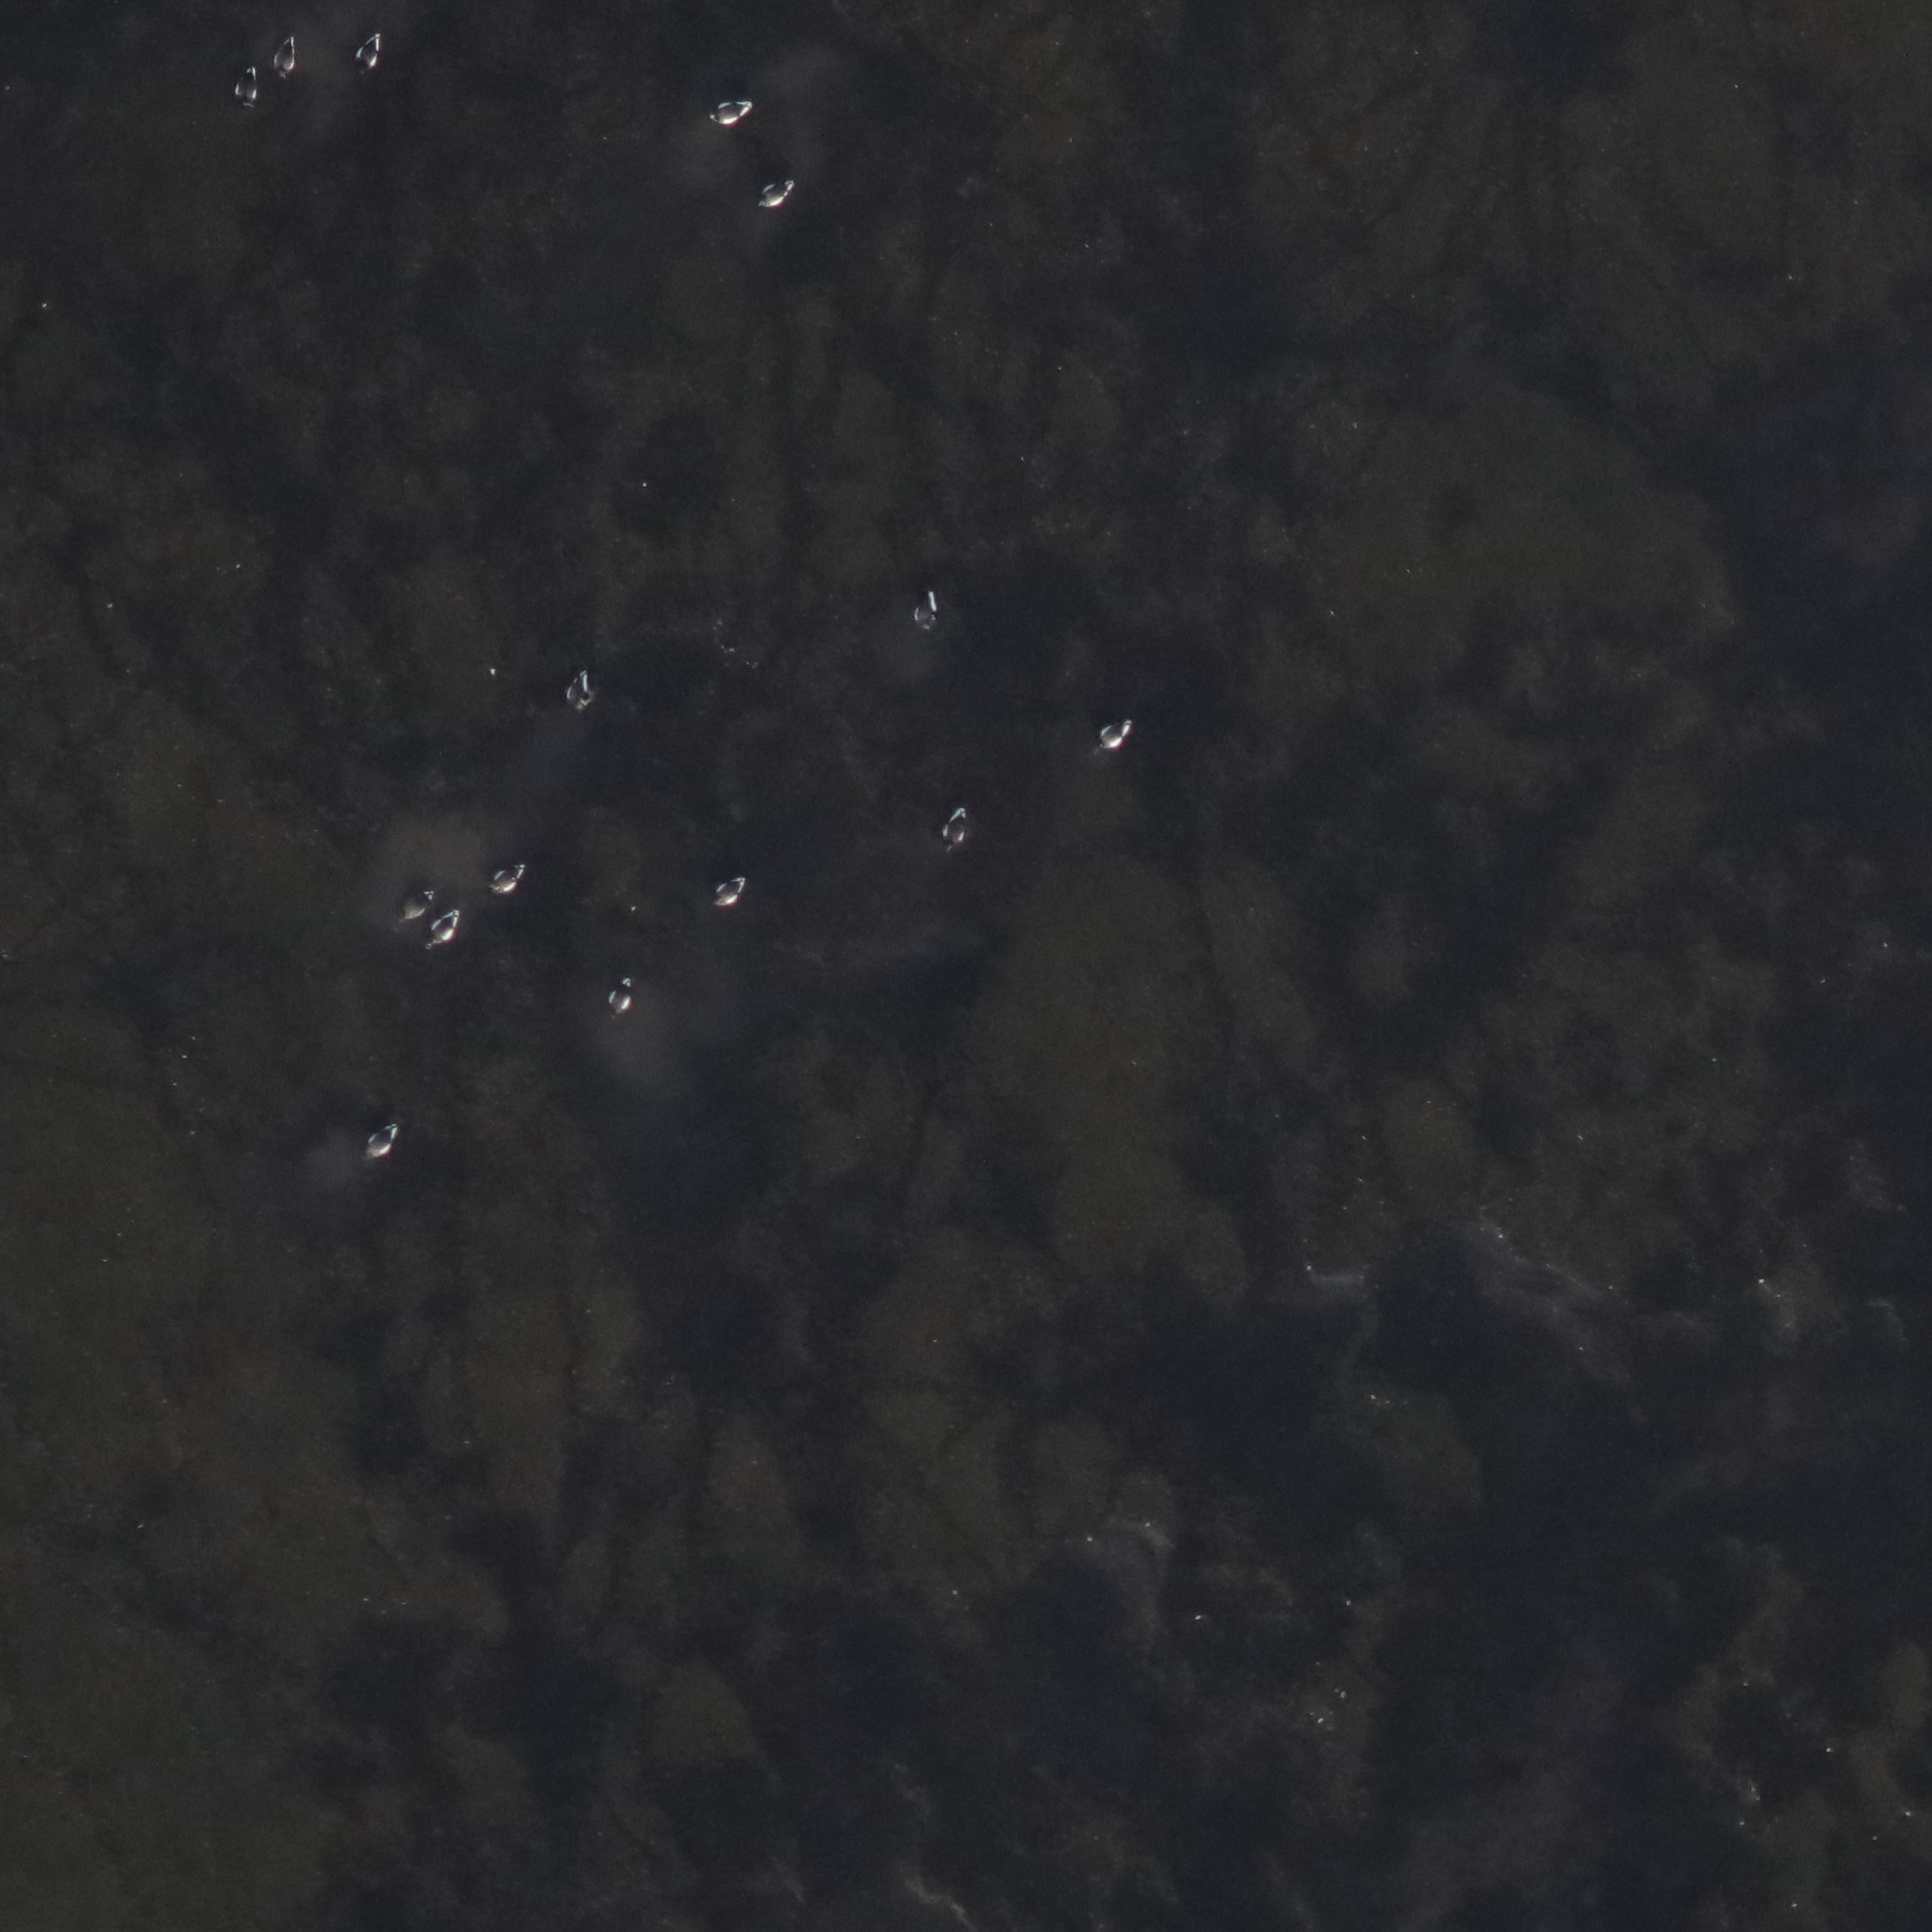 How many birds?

15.